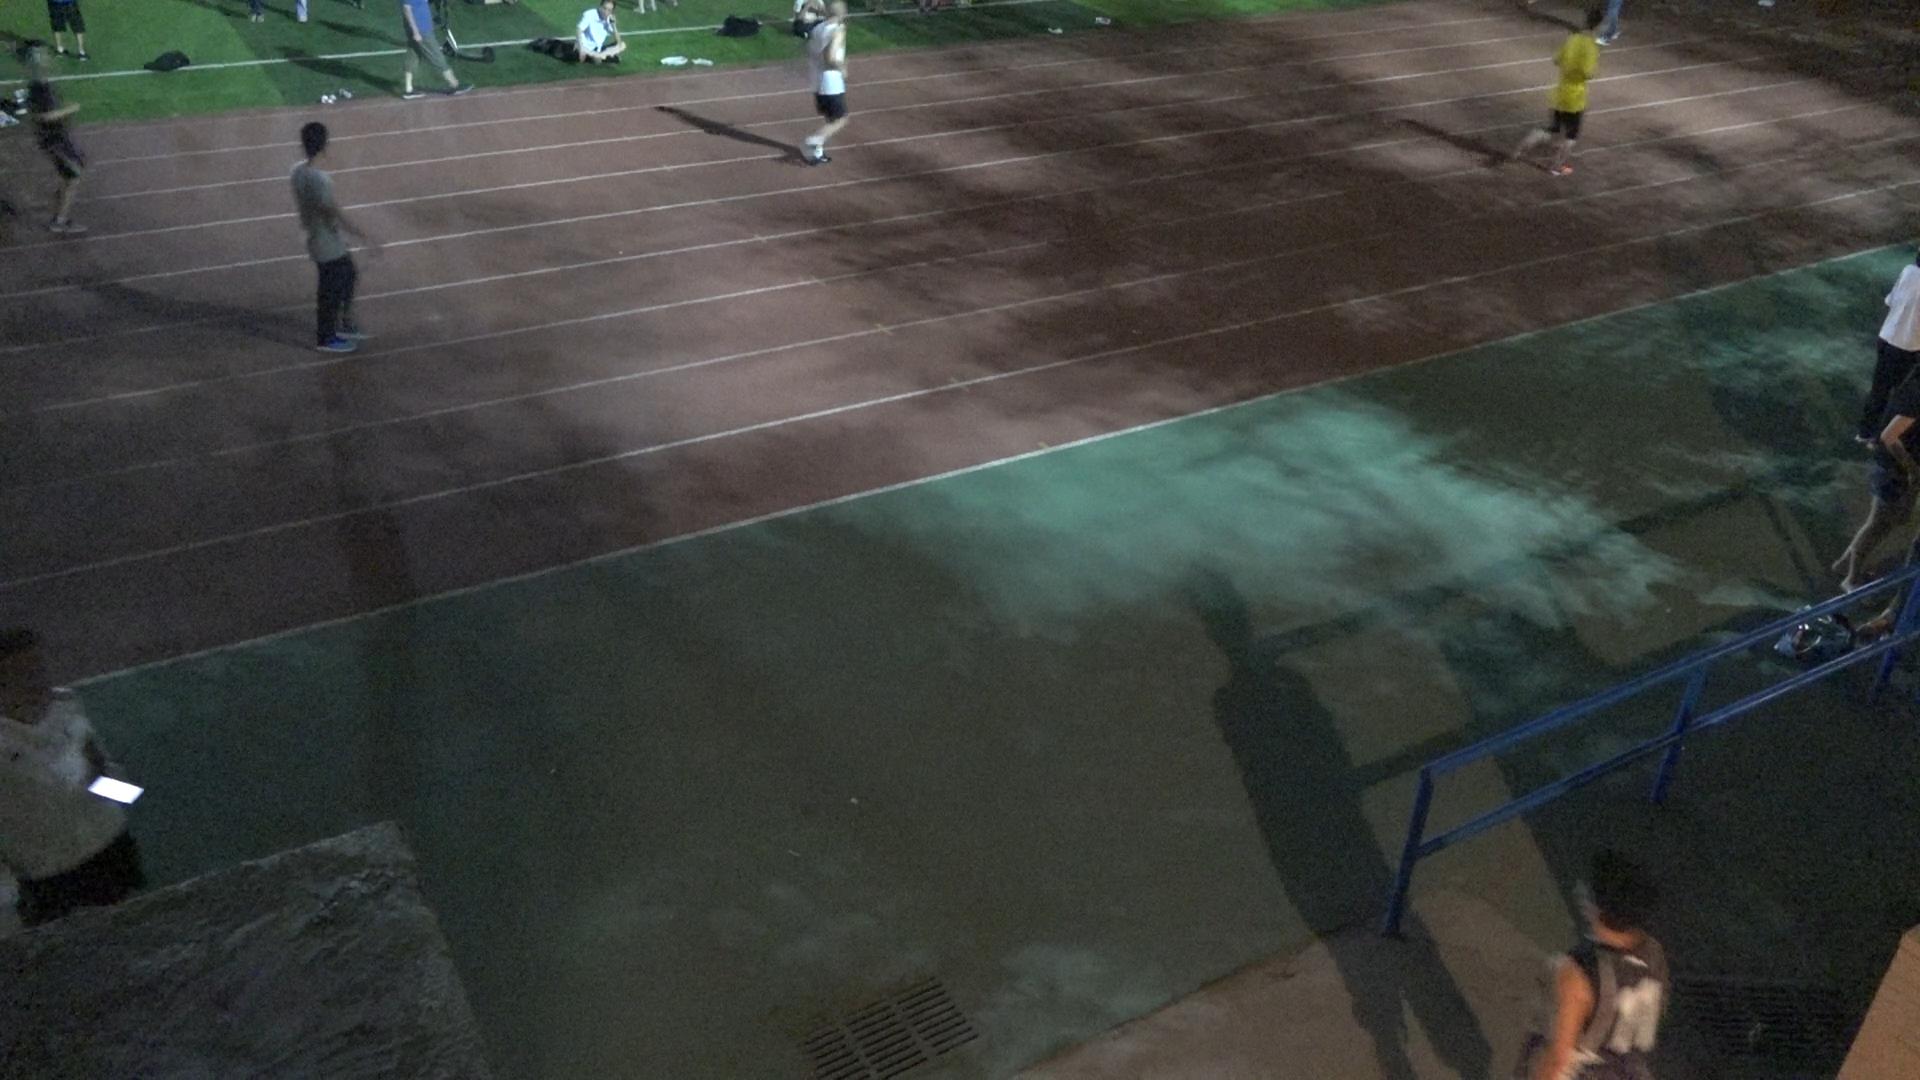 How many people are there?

5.